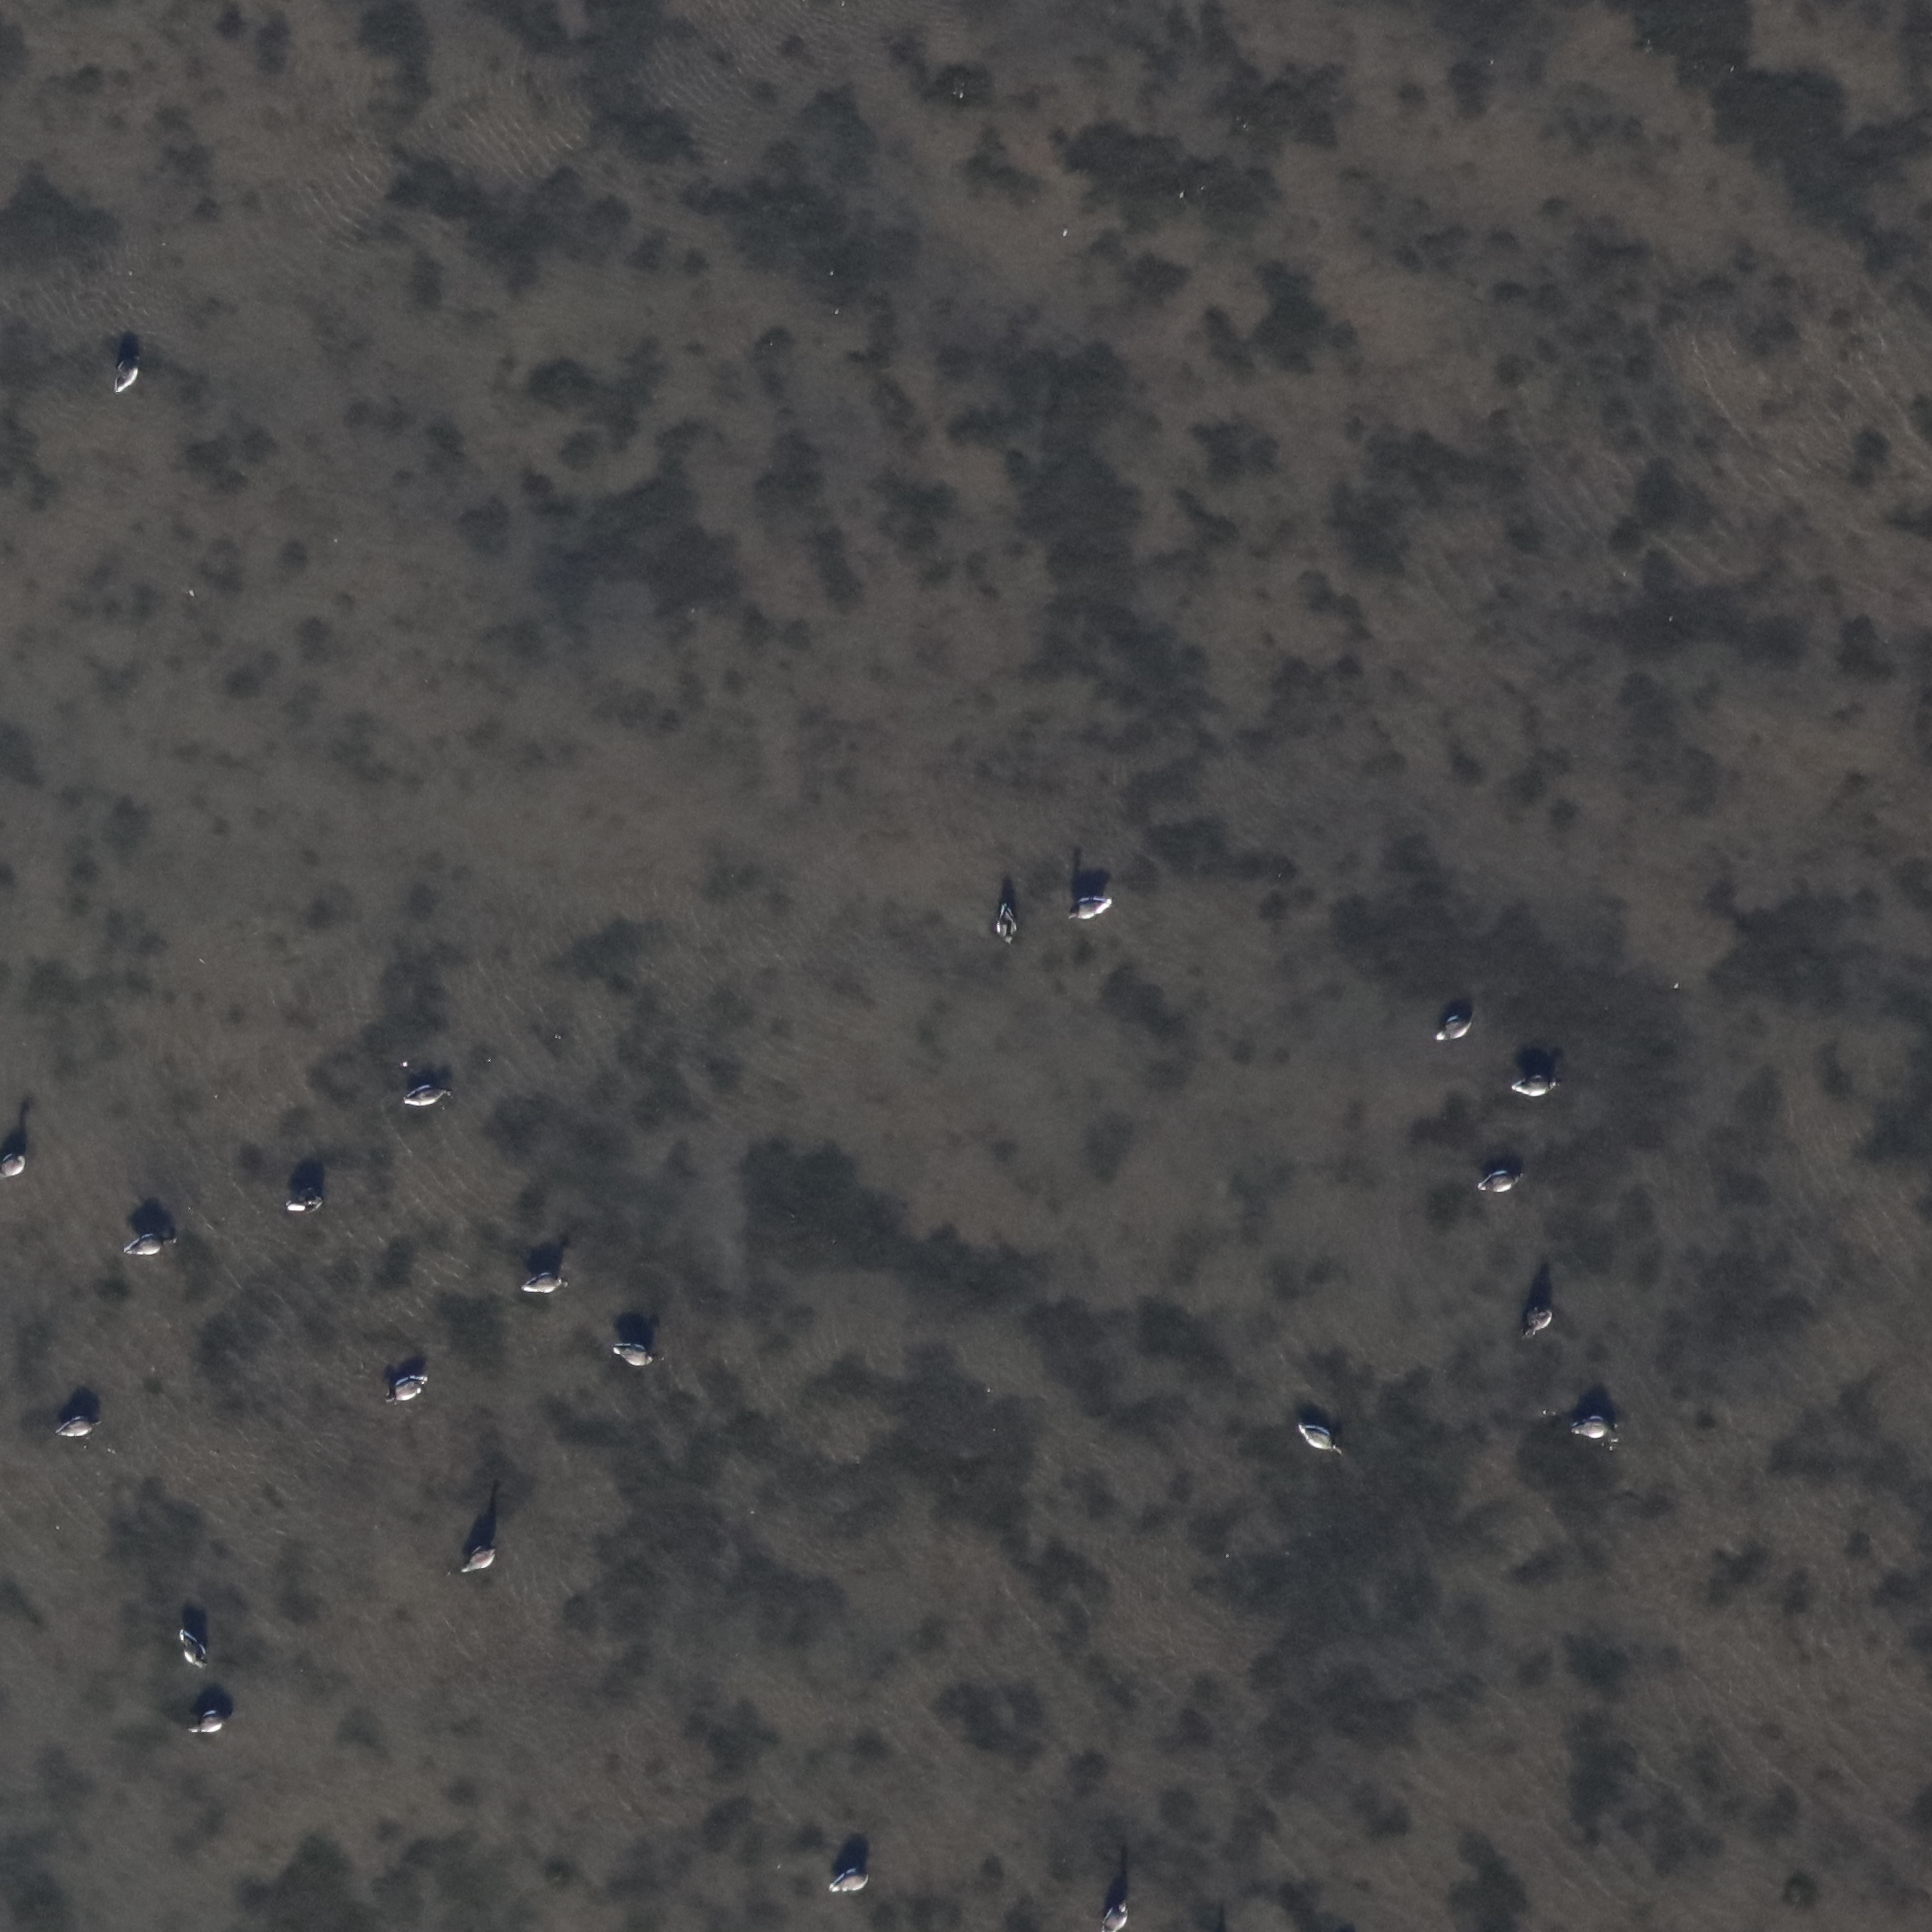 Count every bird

22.